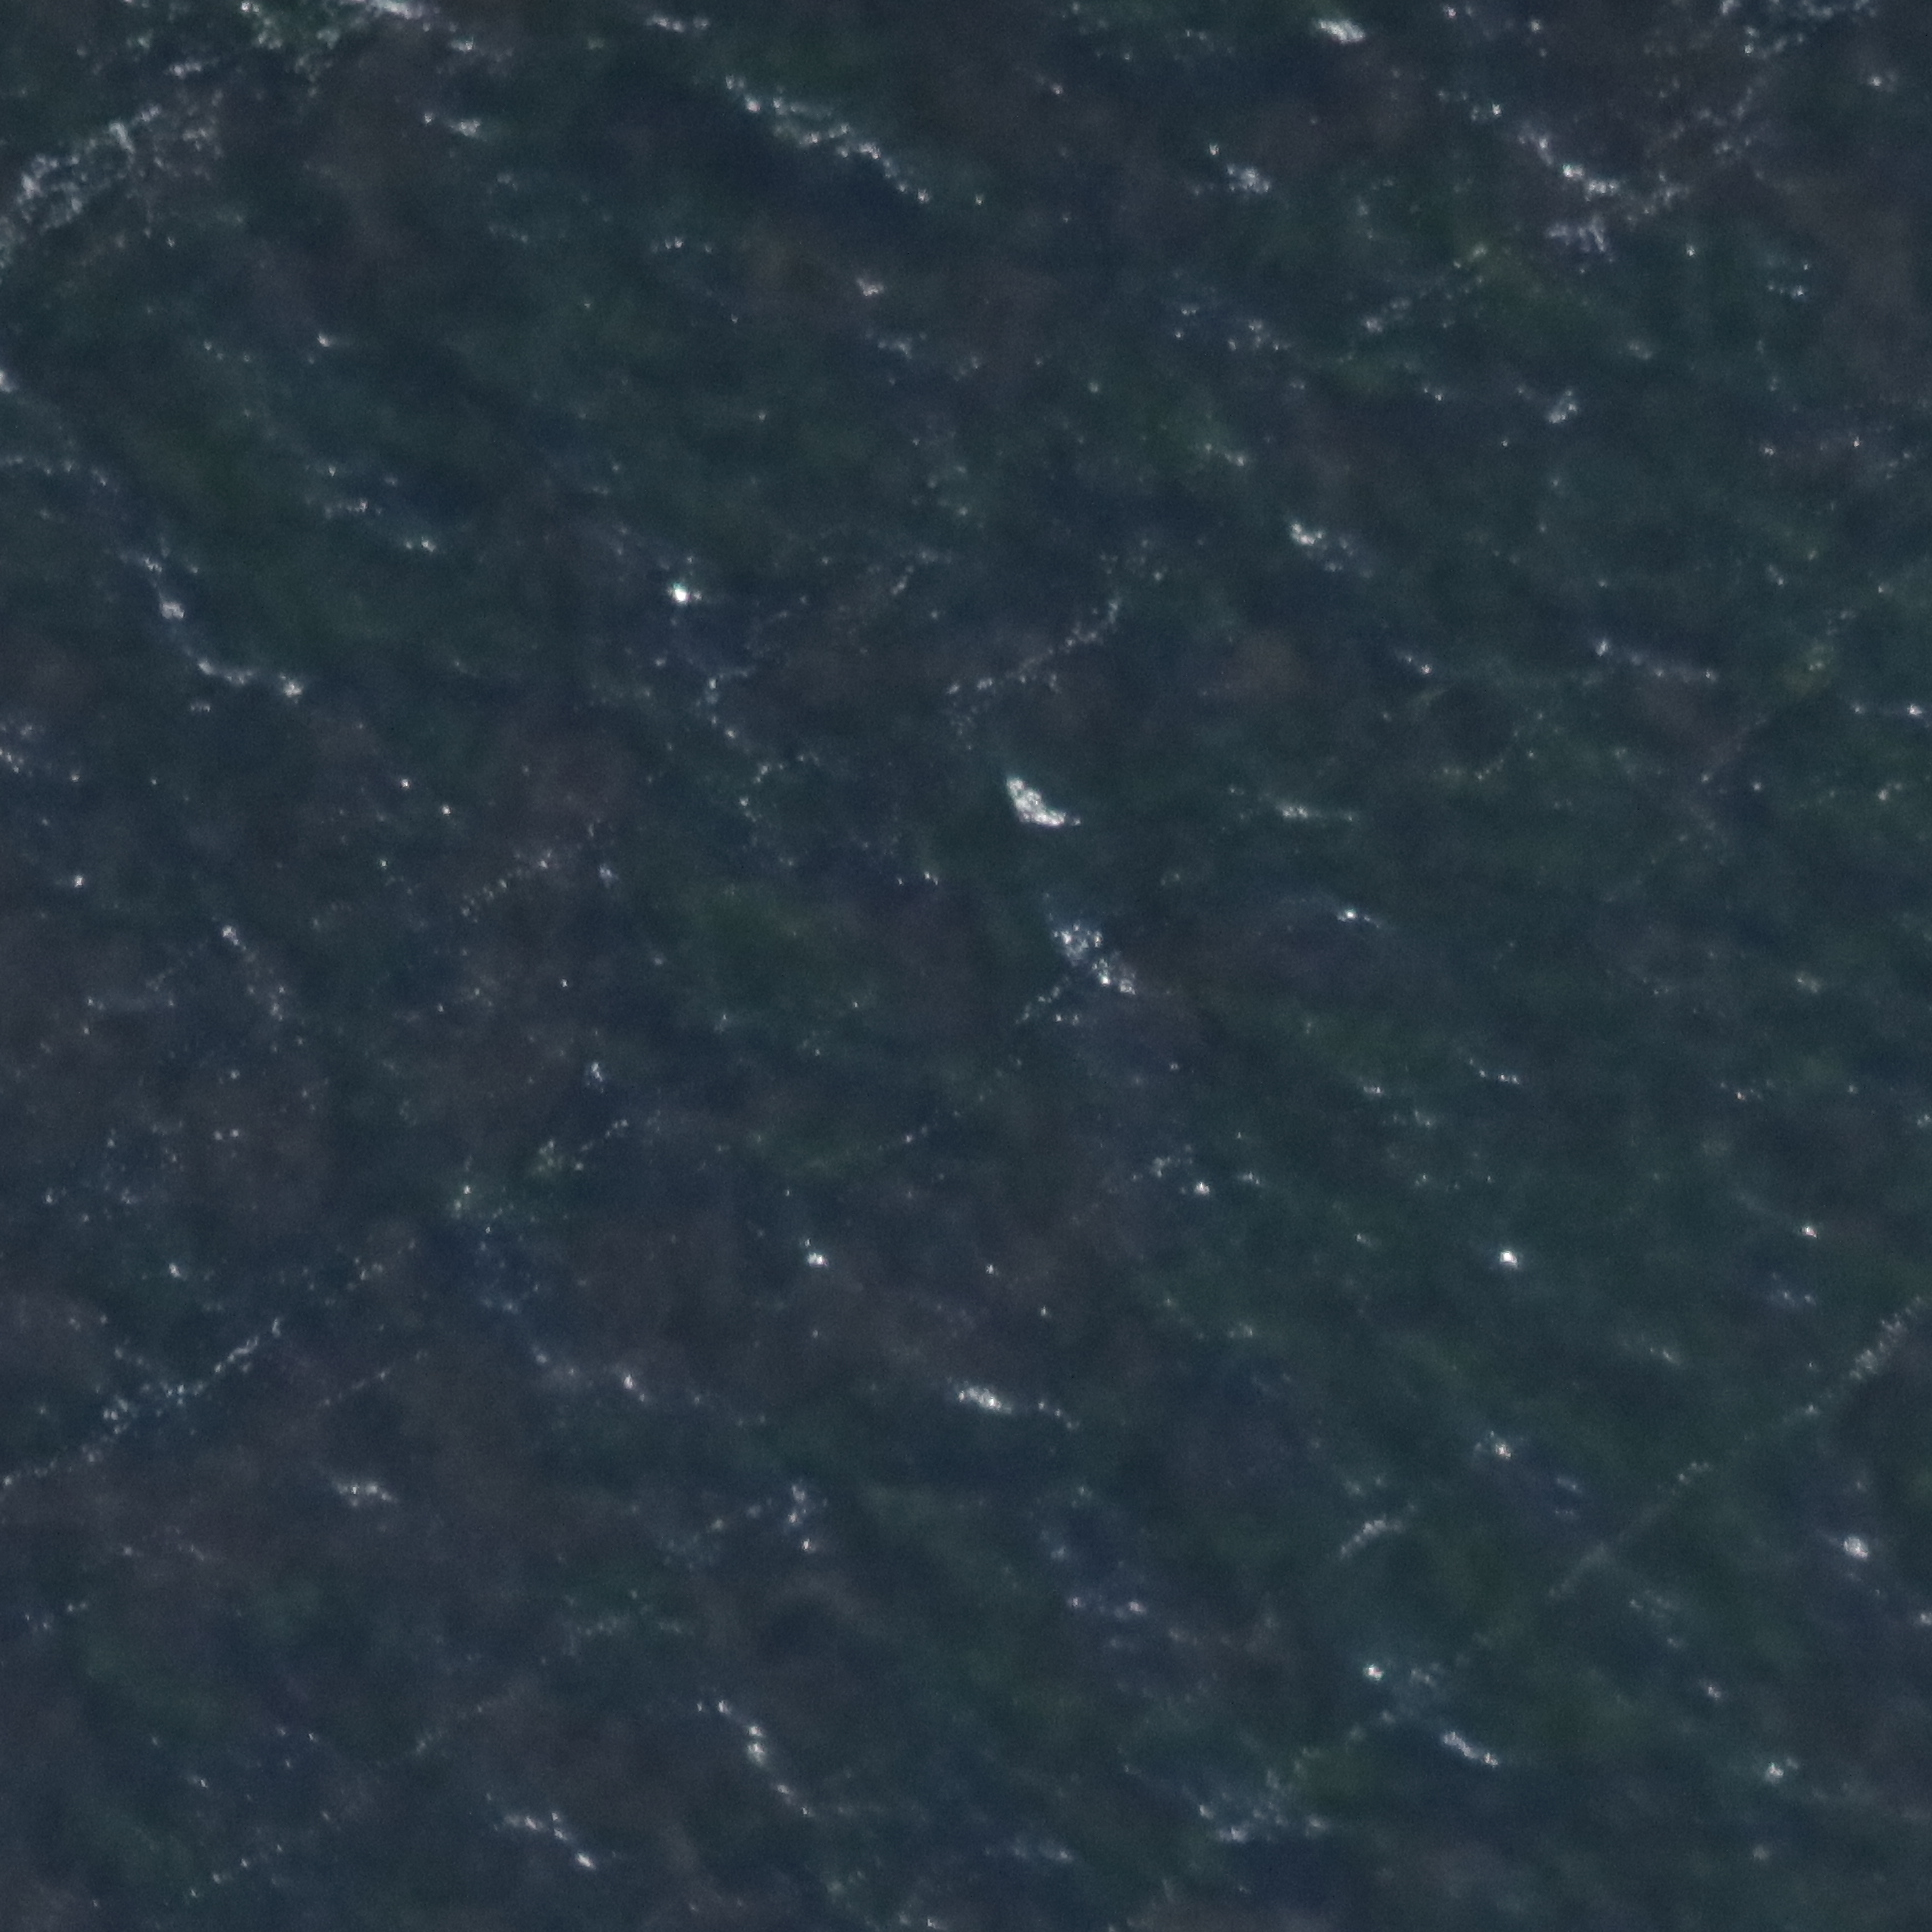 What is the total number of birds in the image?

0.